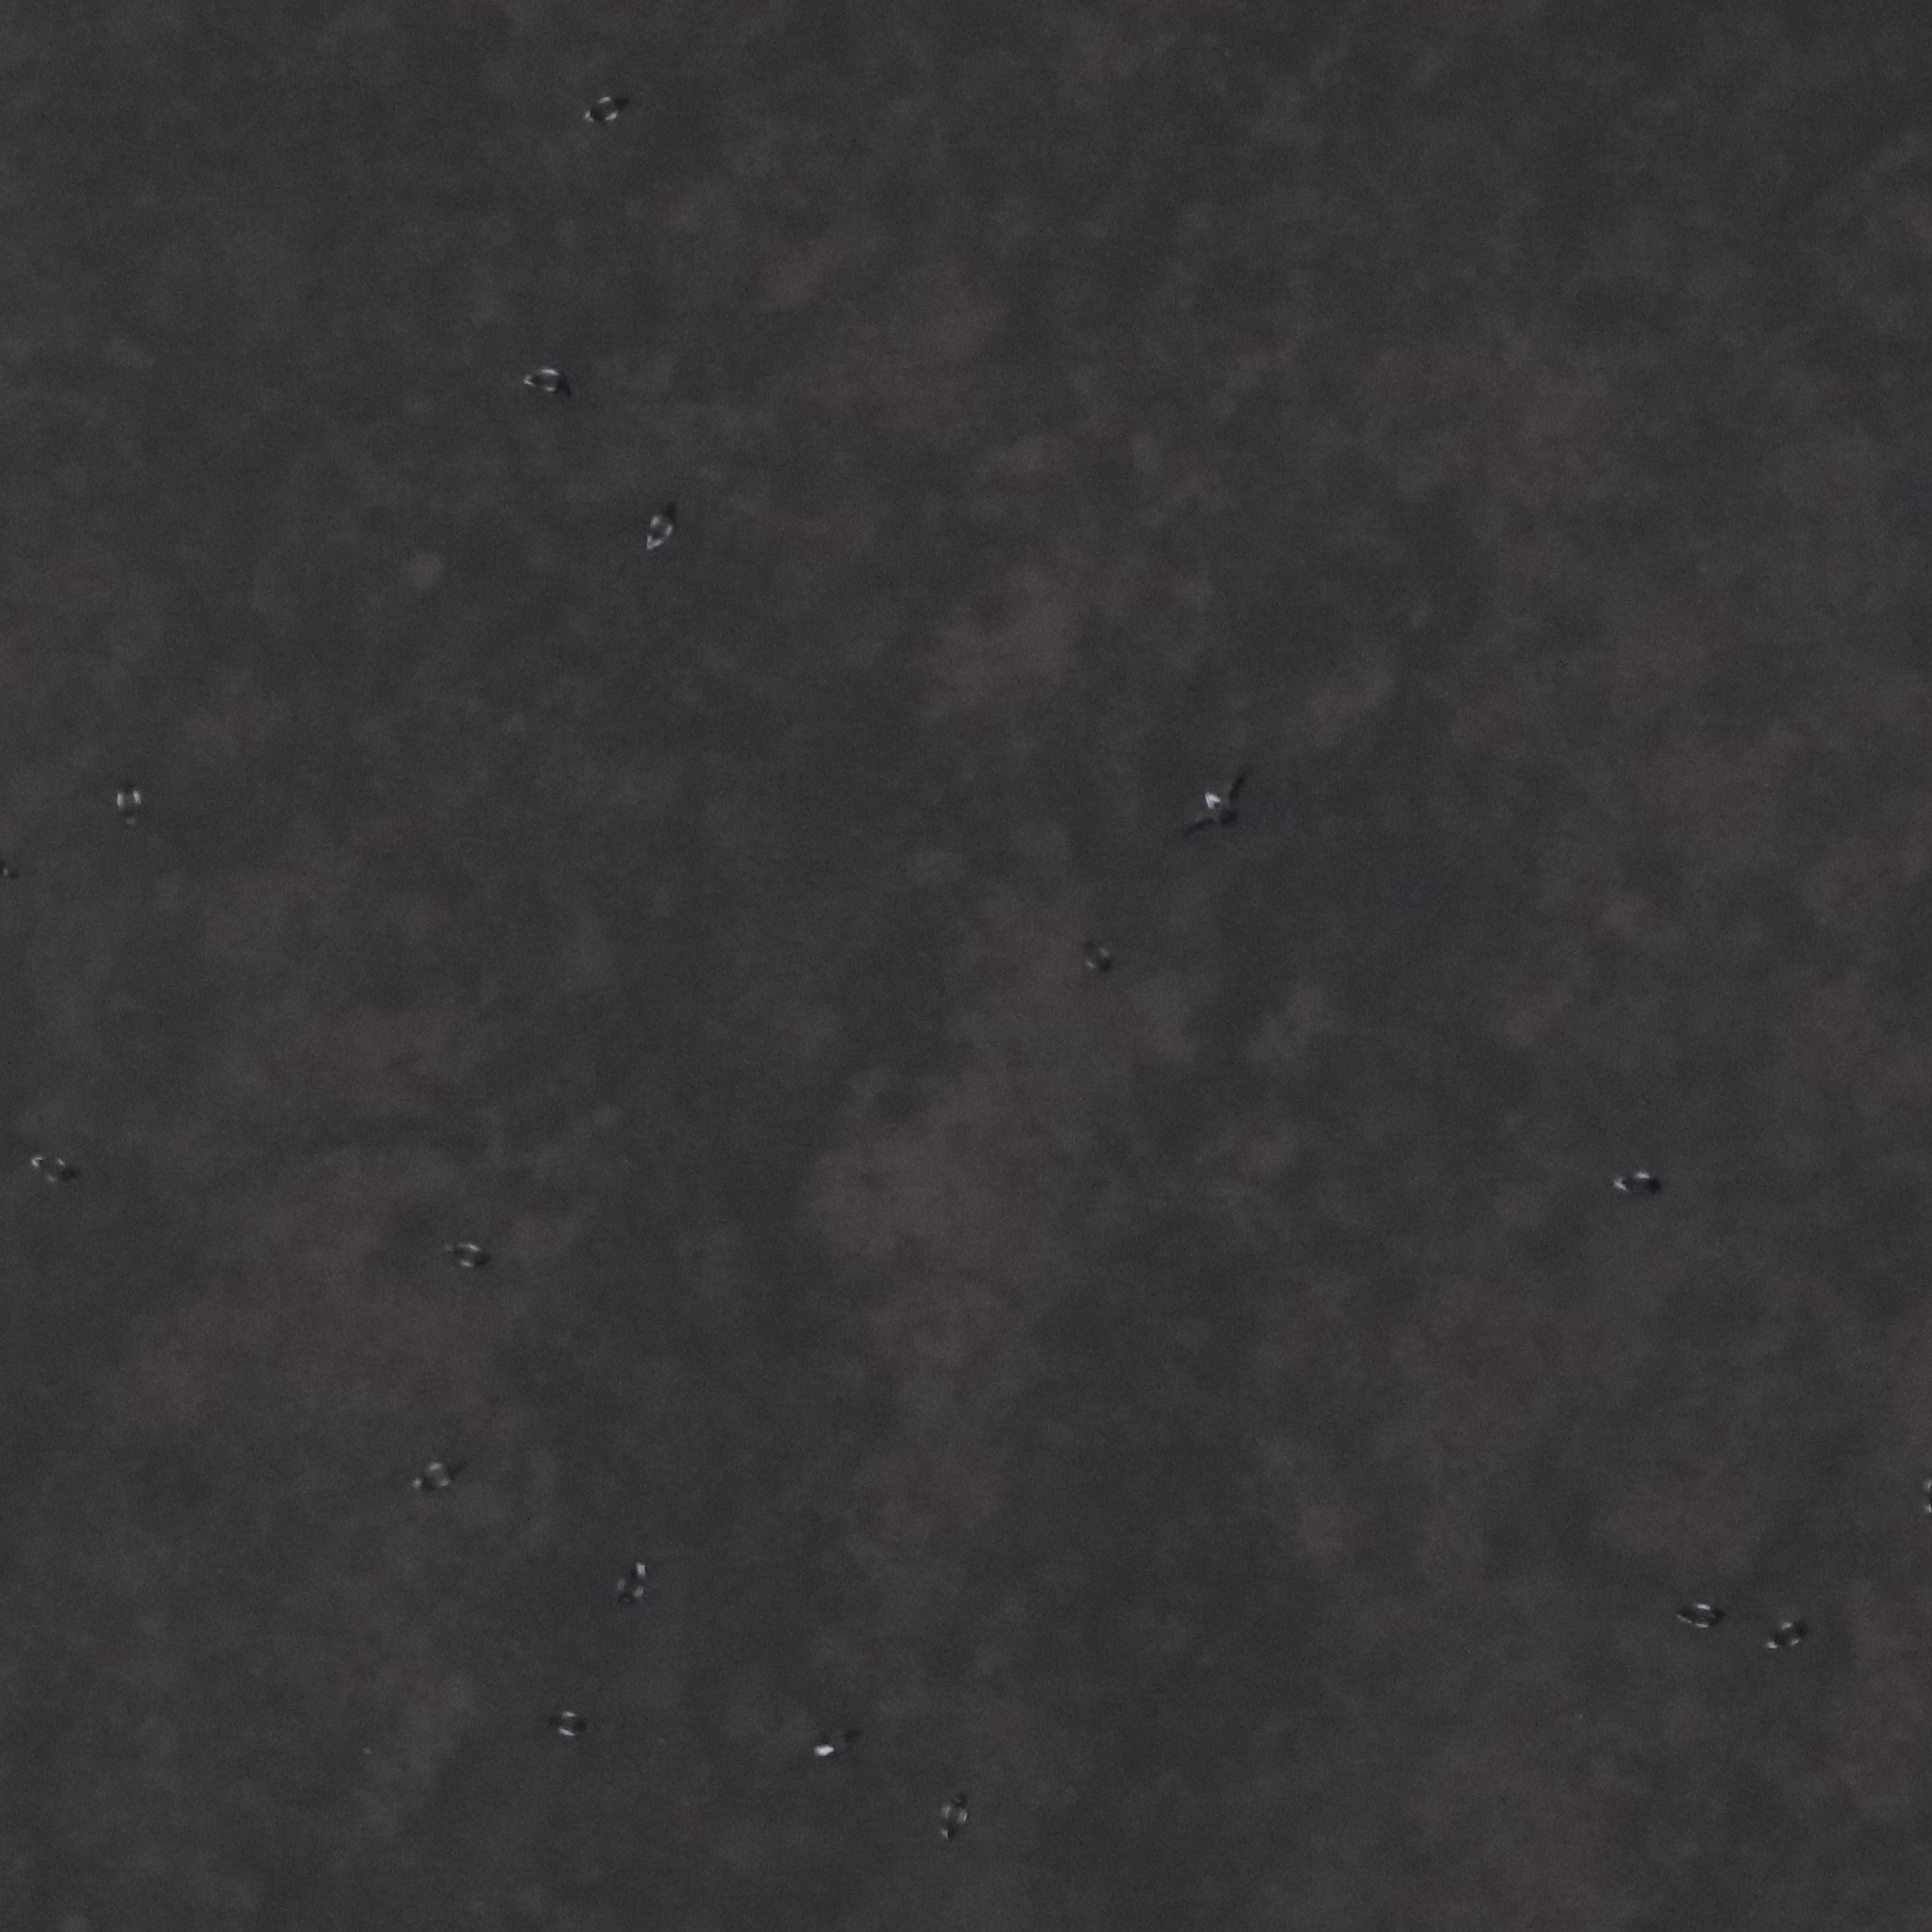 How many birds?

16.